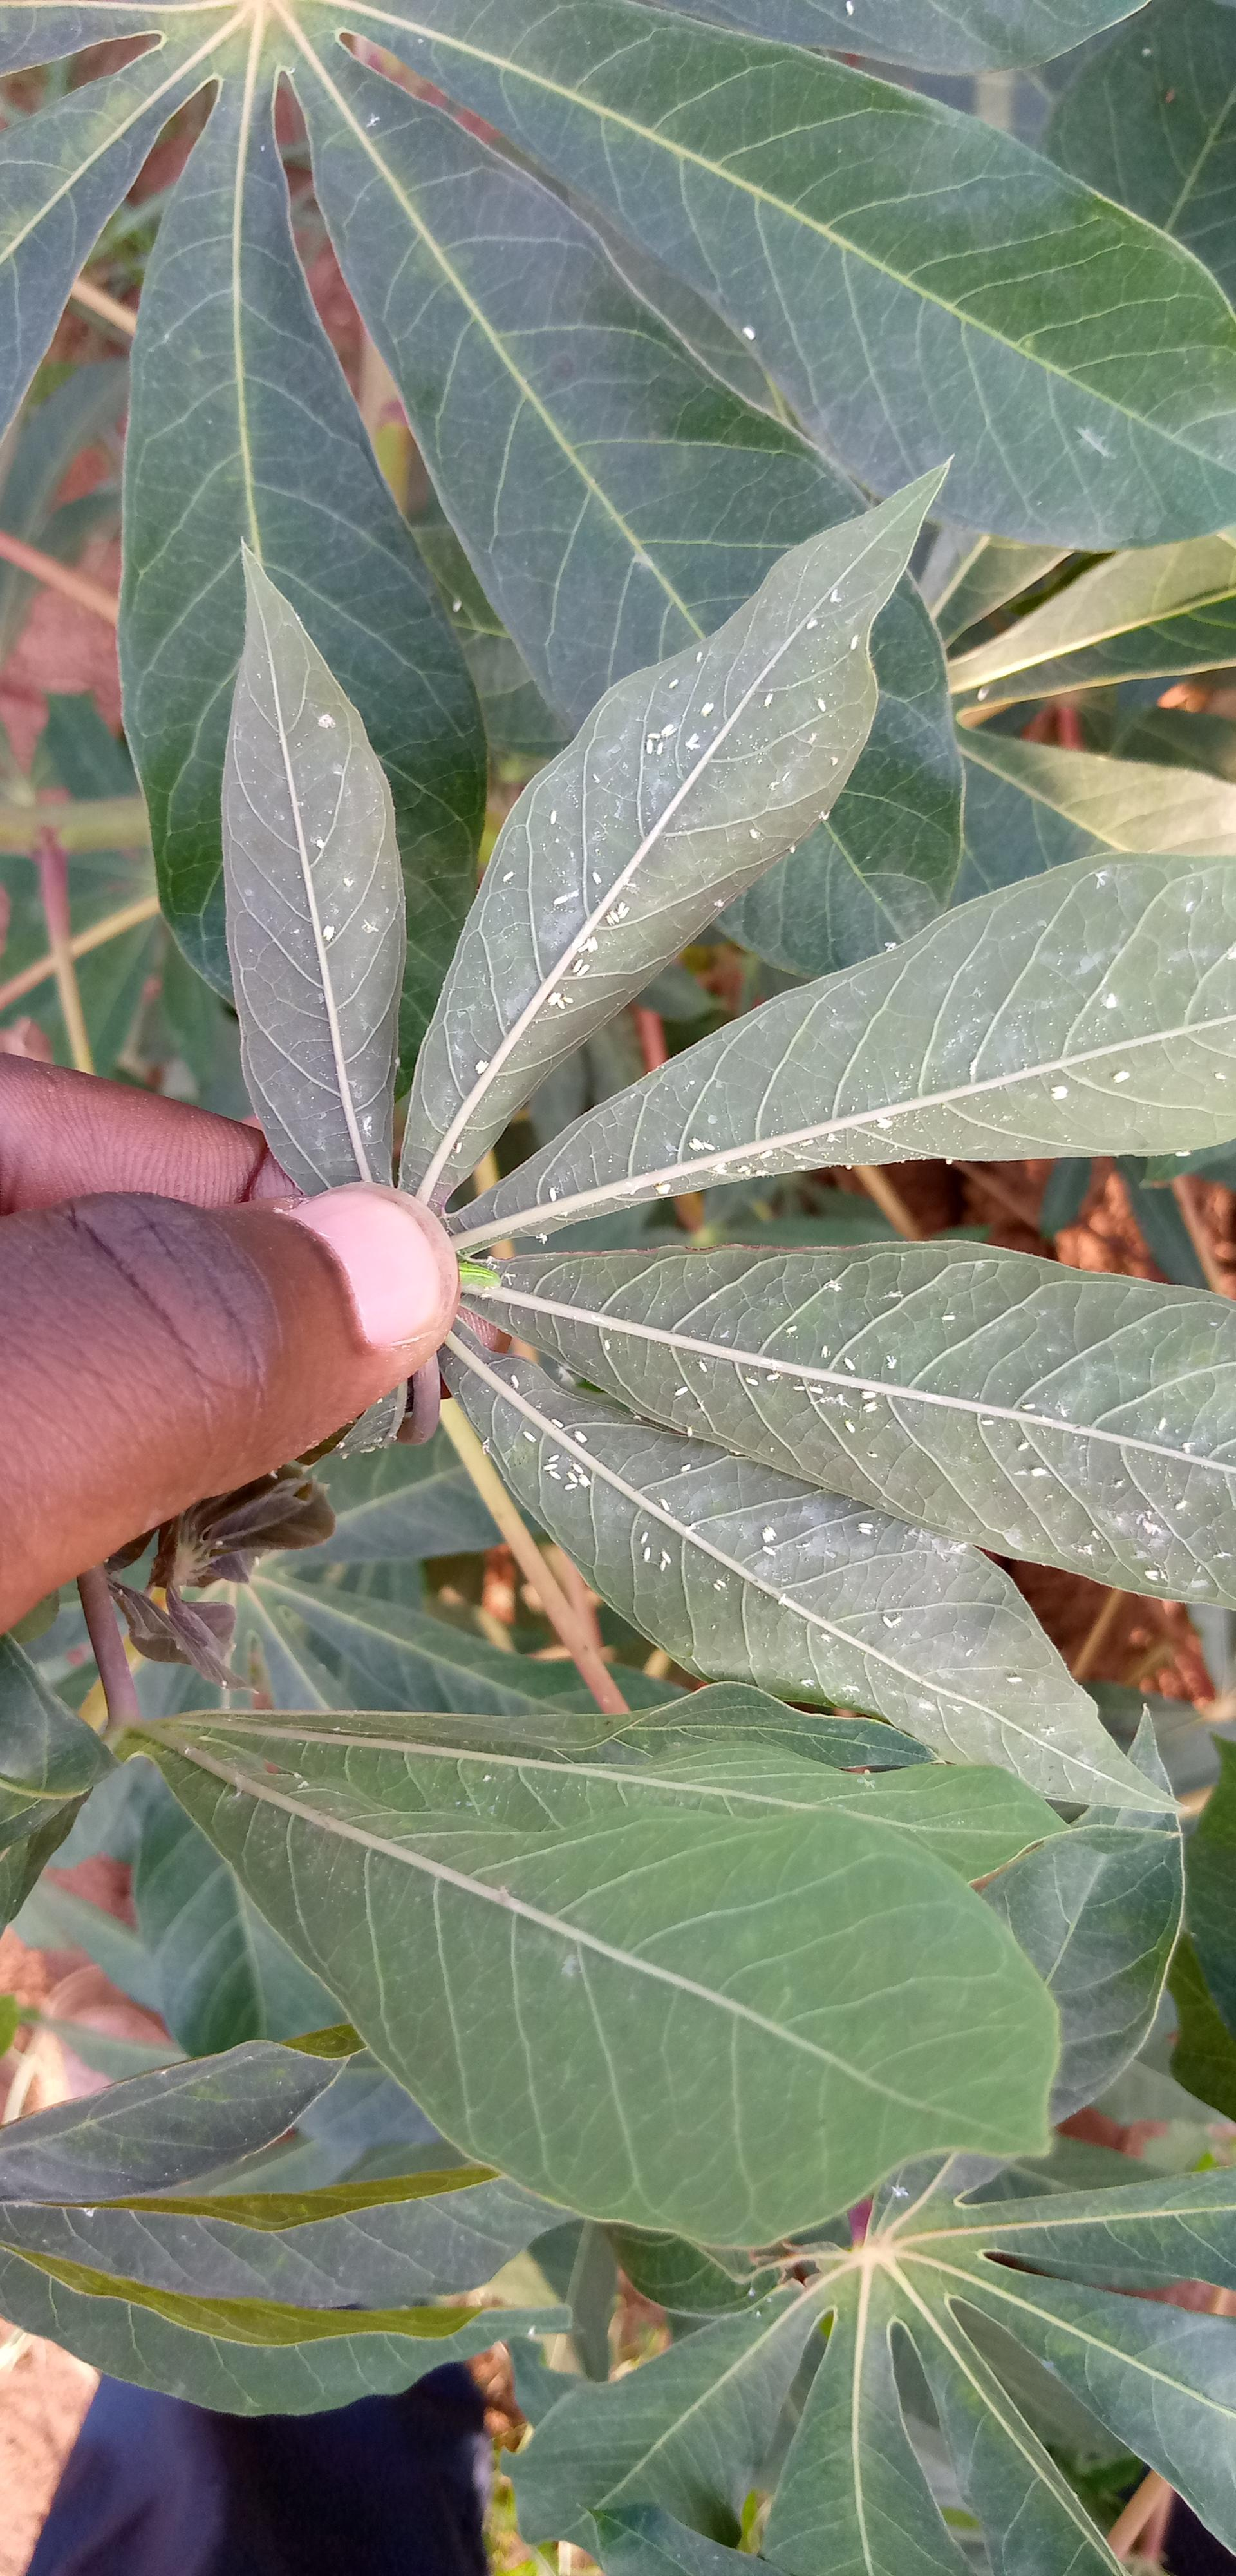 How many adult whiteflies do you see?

146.